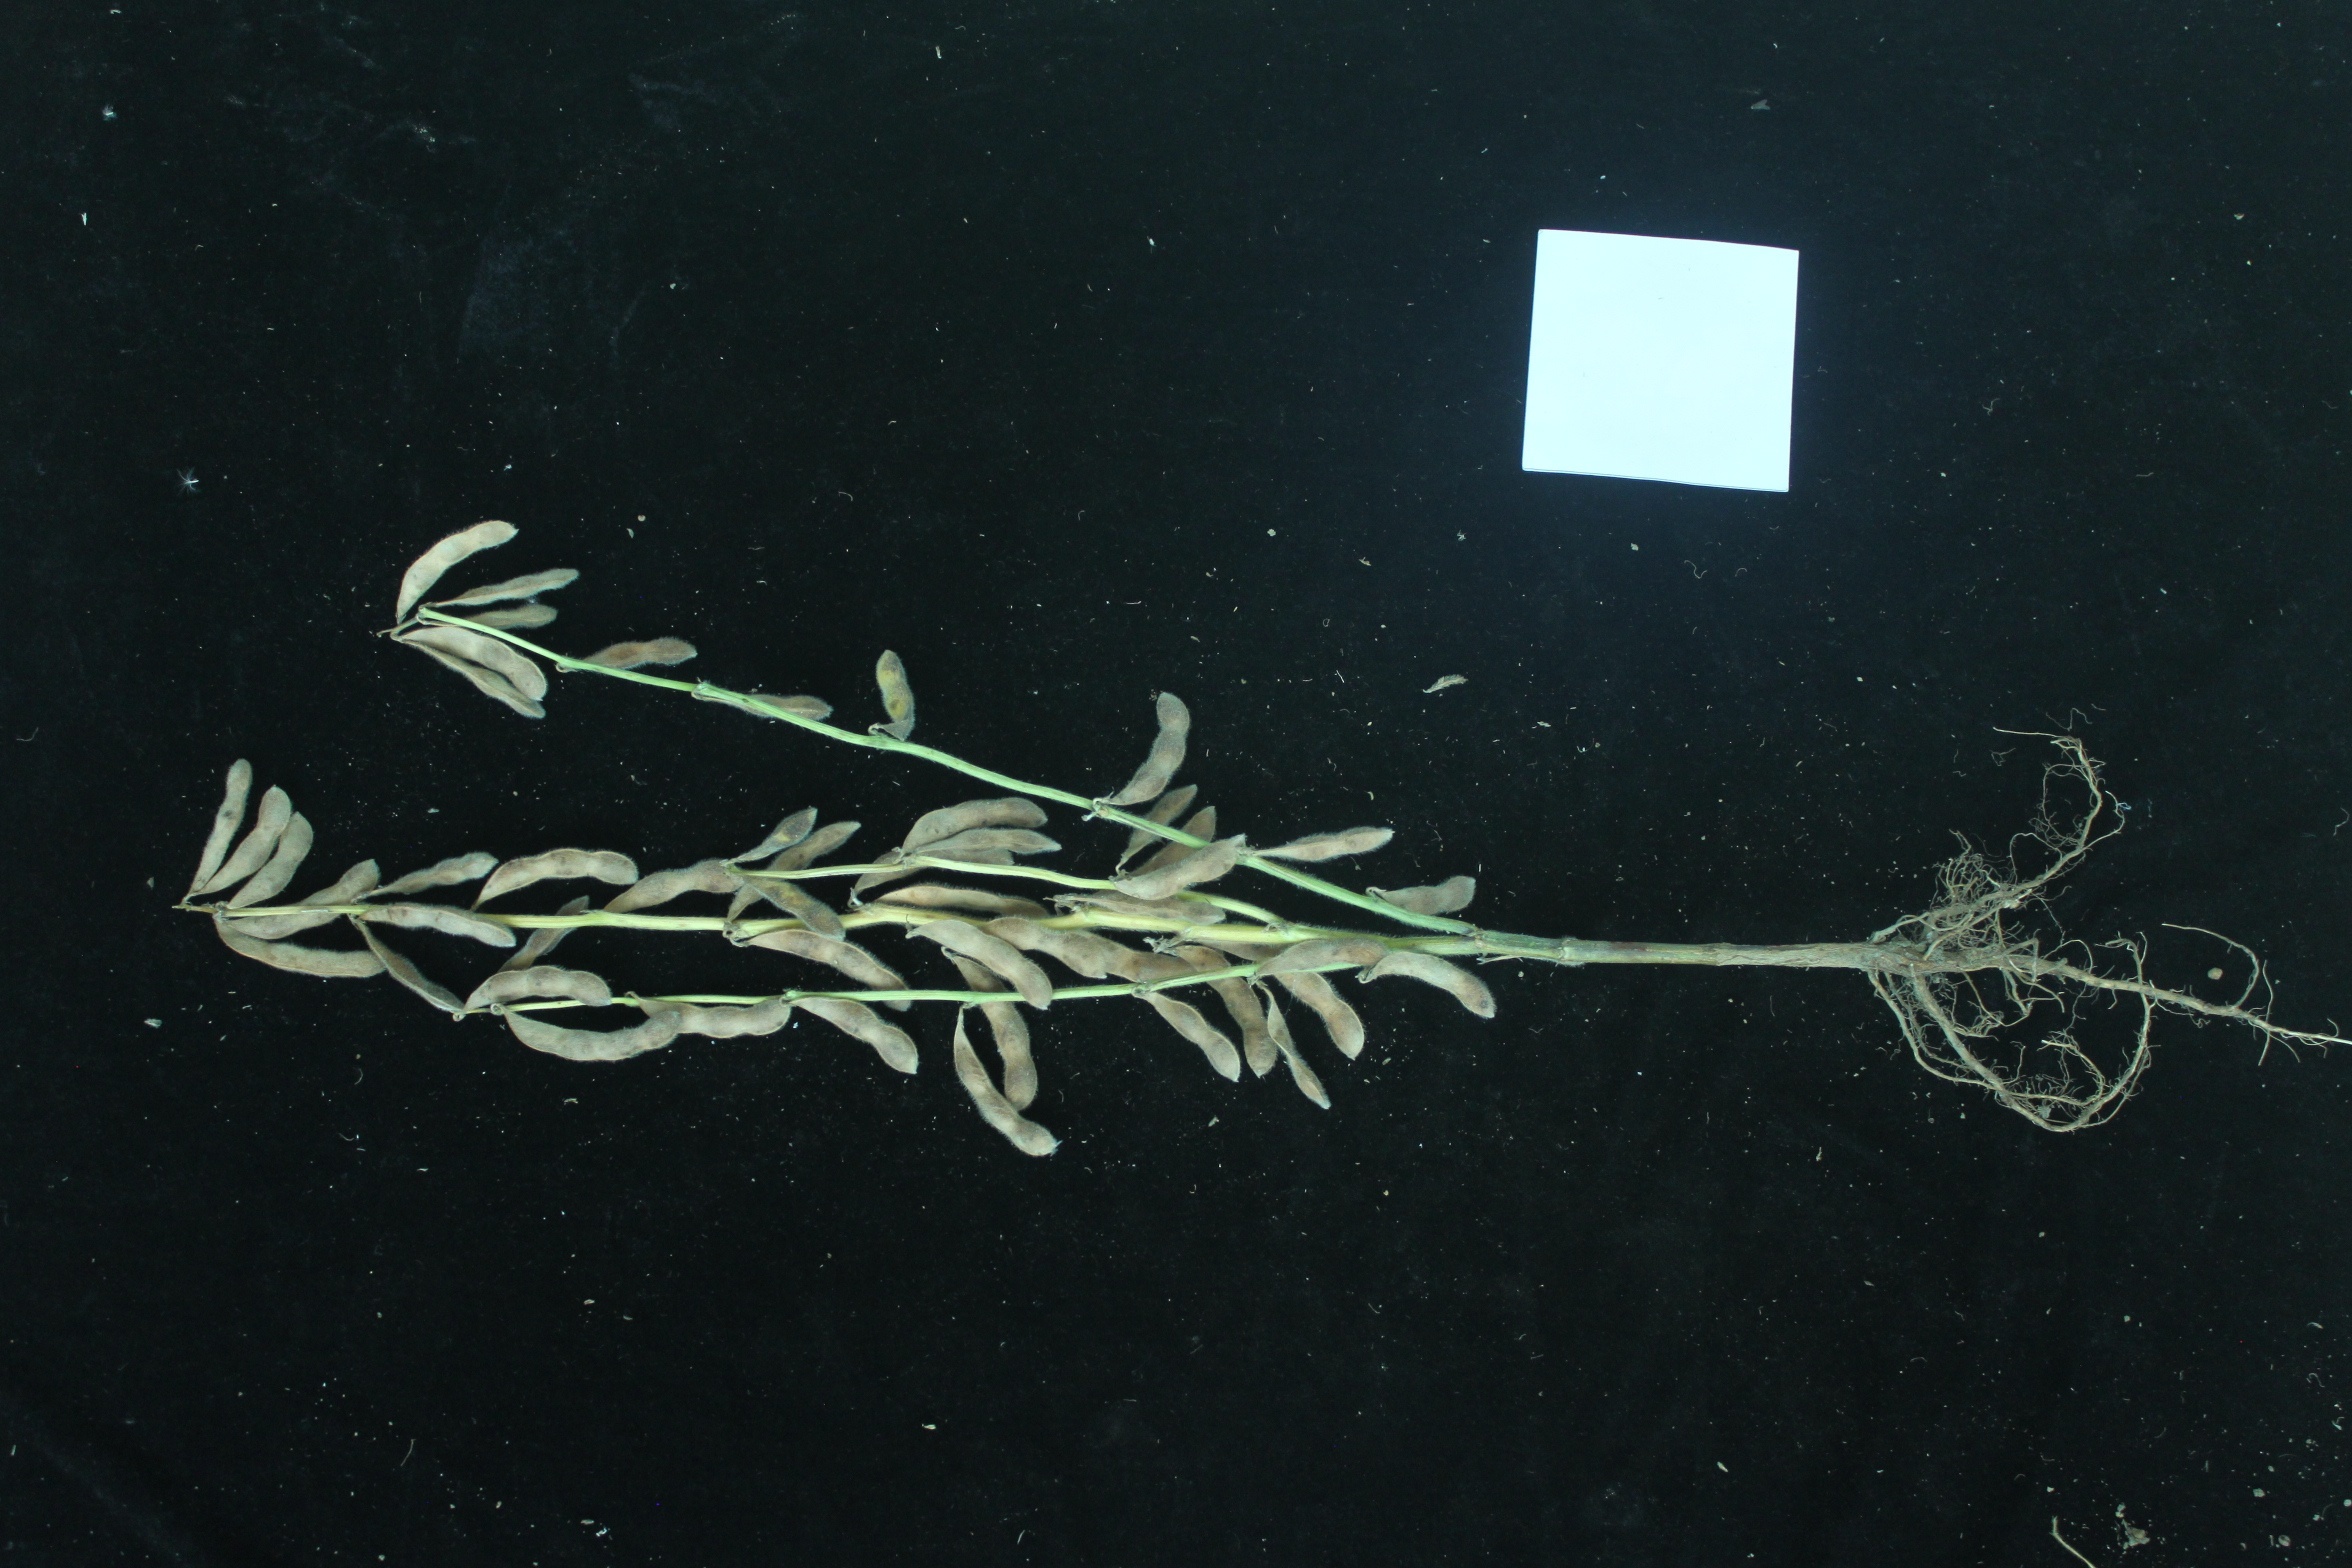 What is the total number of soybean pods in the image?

48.